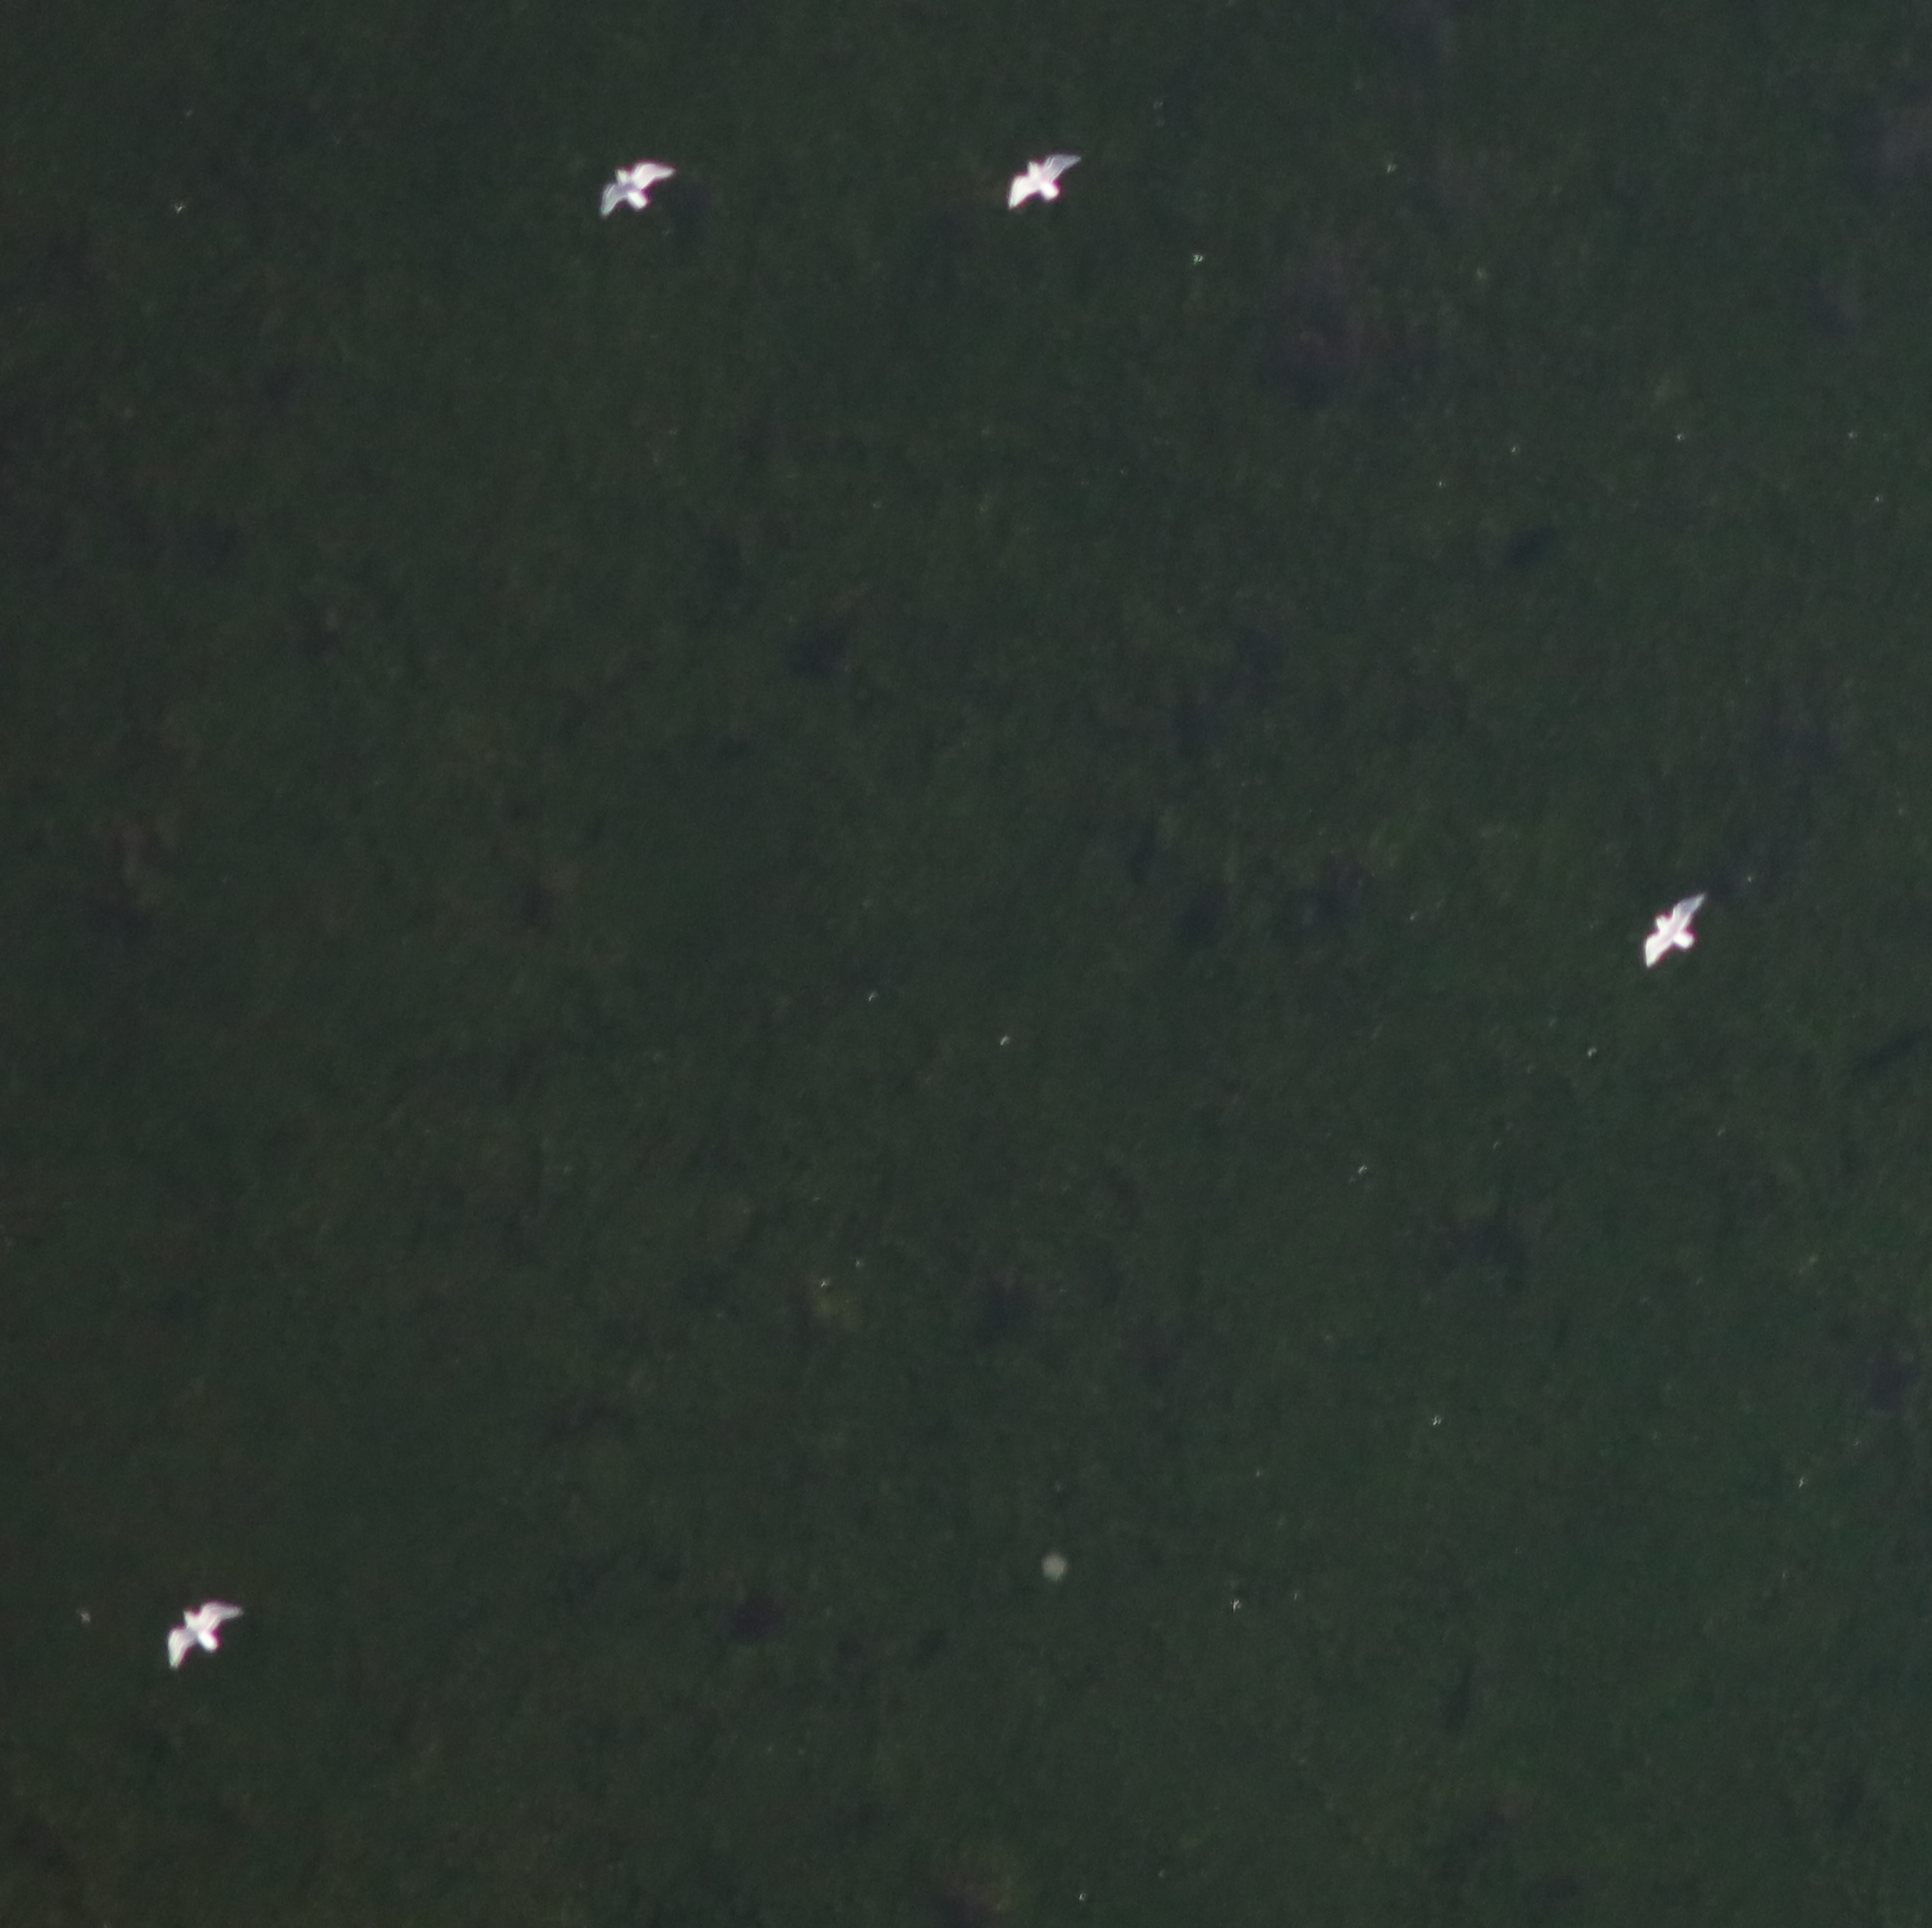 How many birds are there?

4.